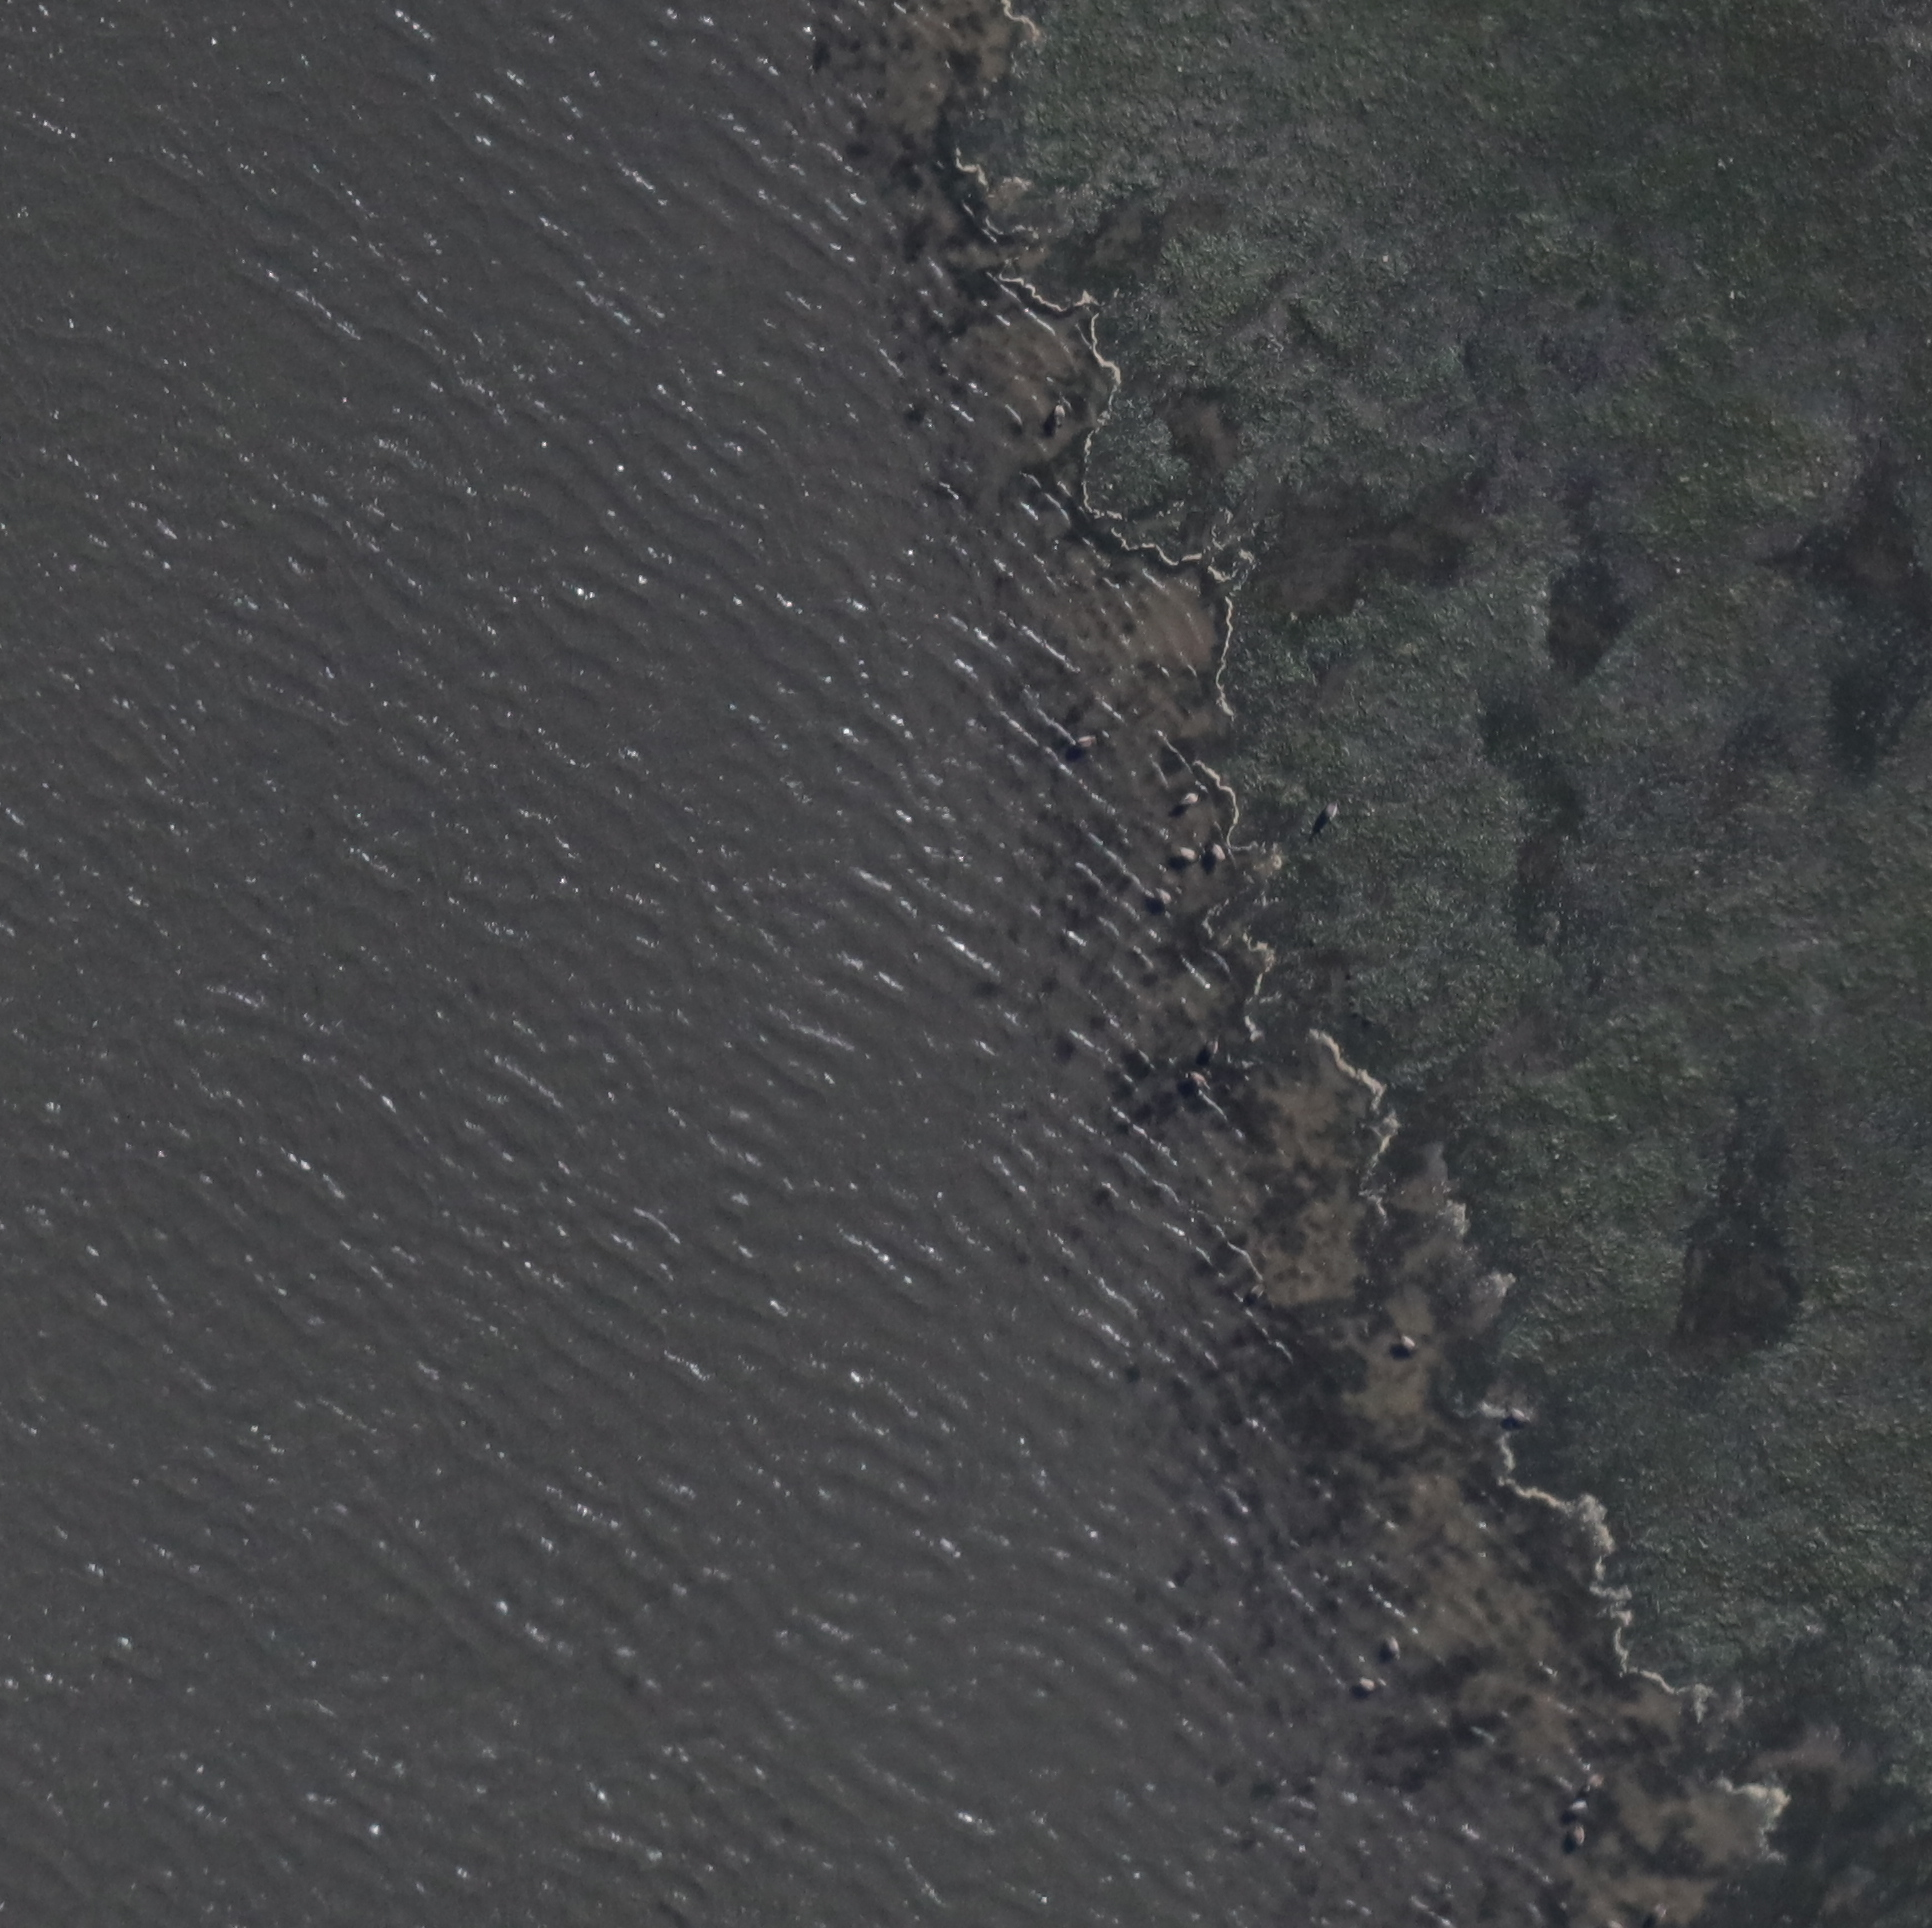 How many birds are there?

18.